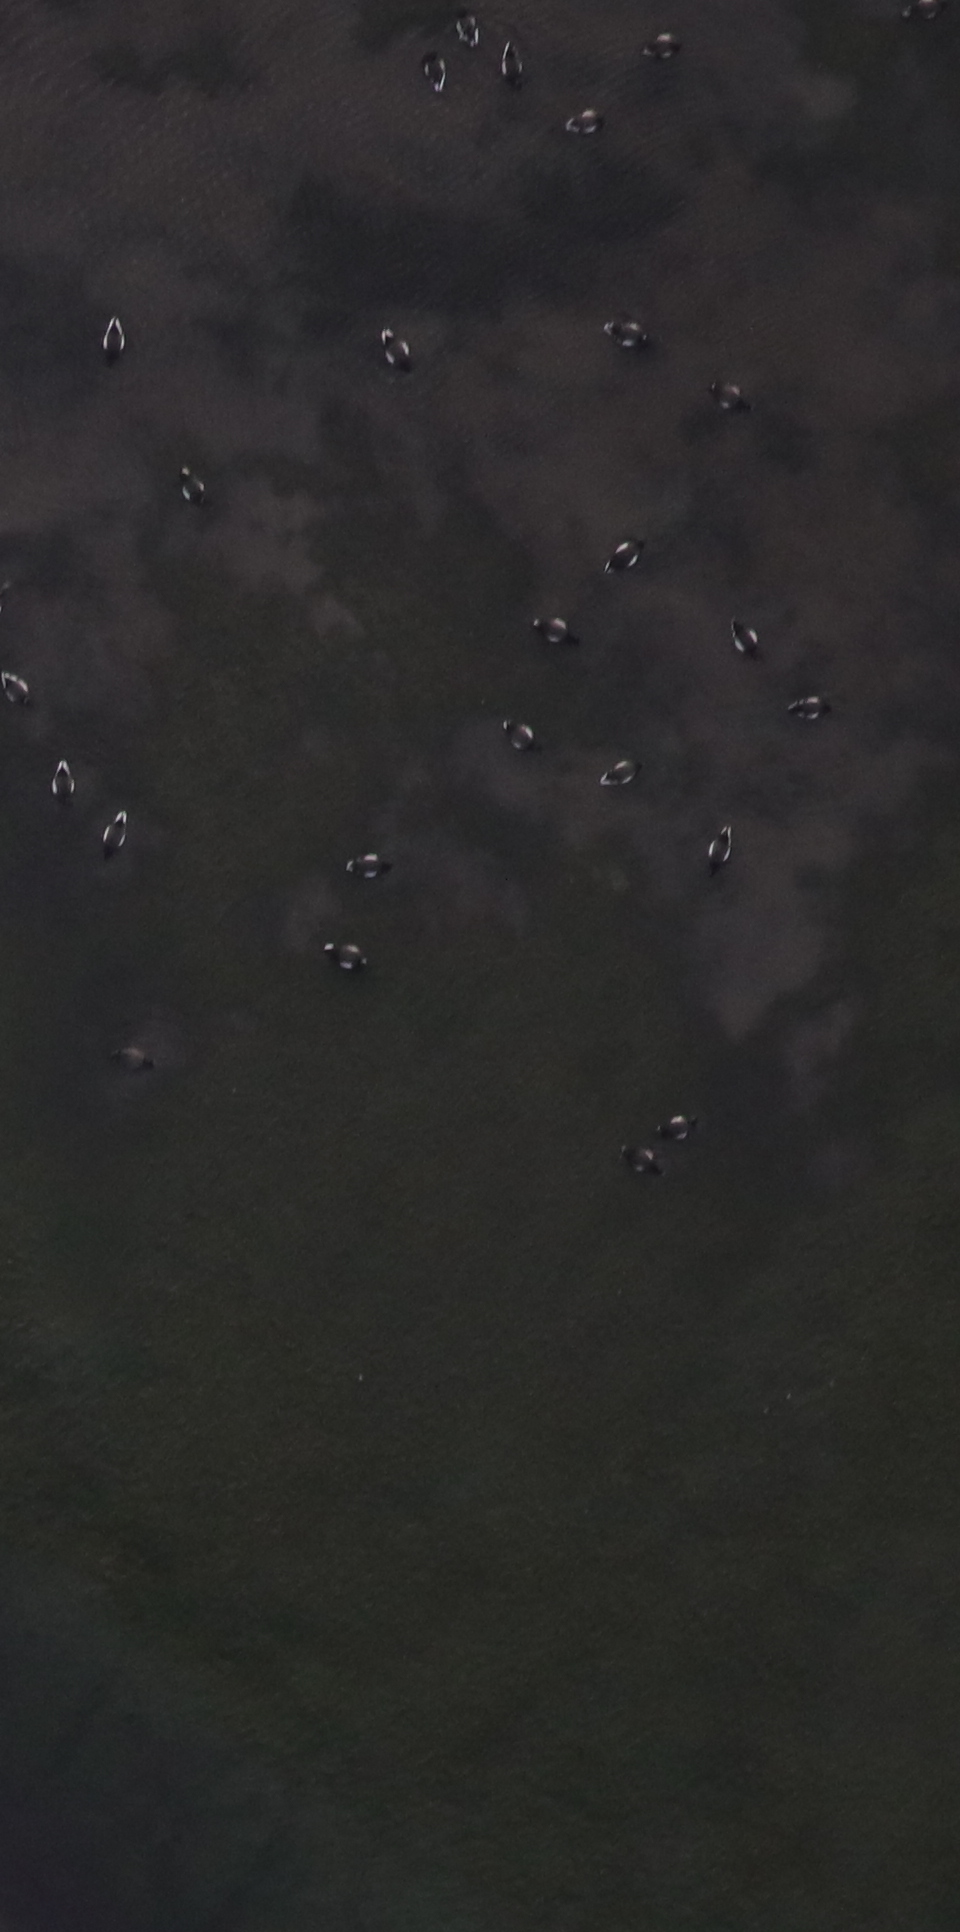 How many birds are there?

26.